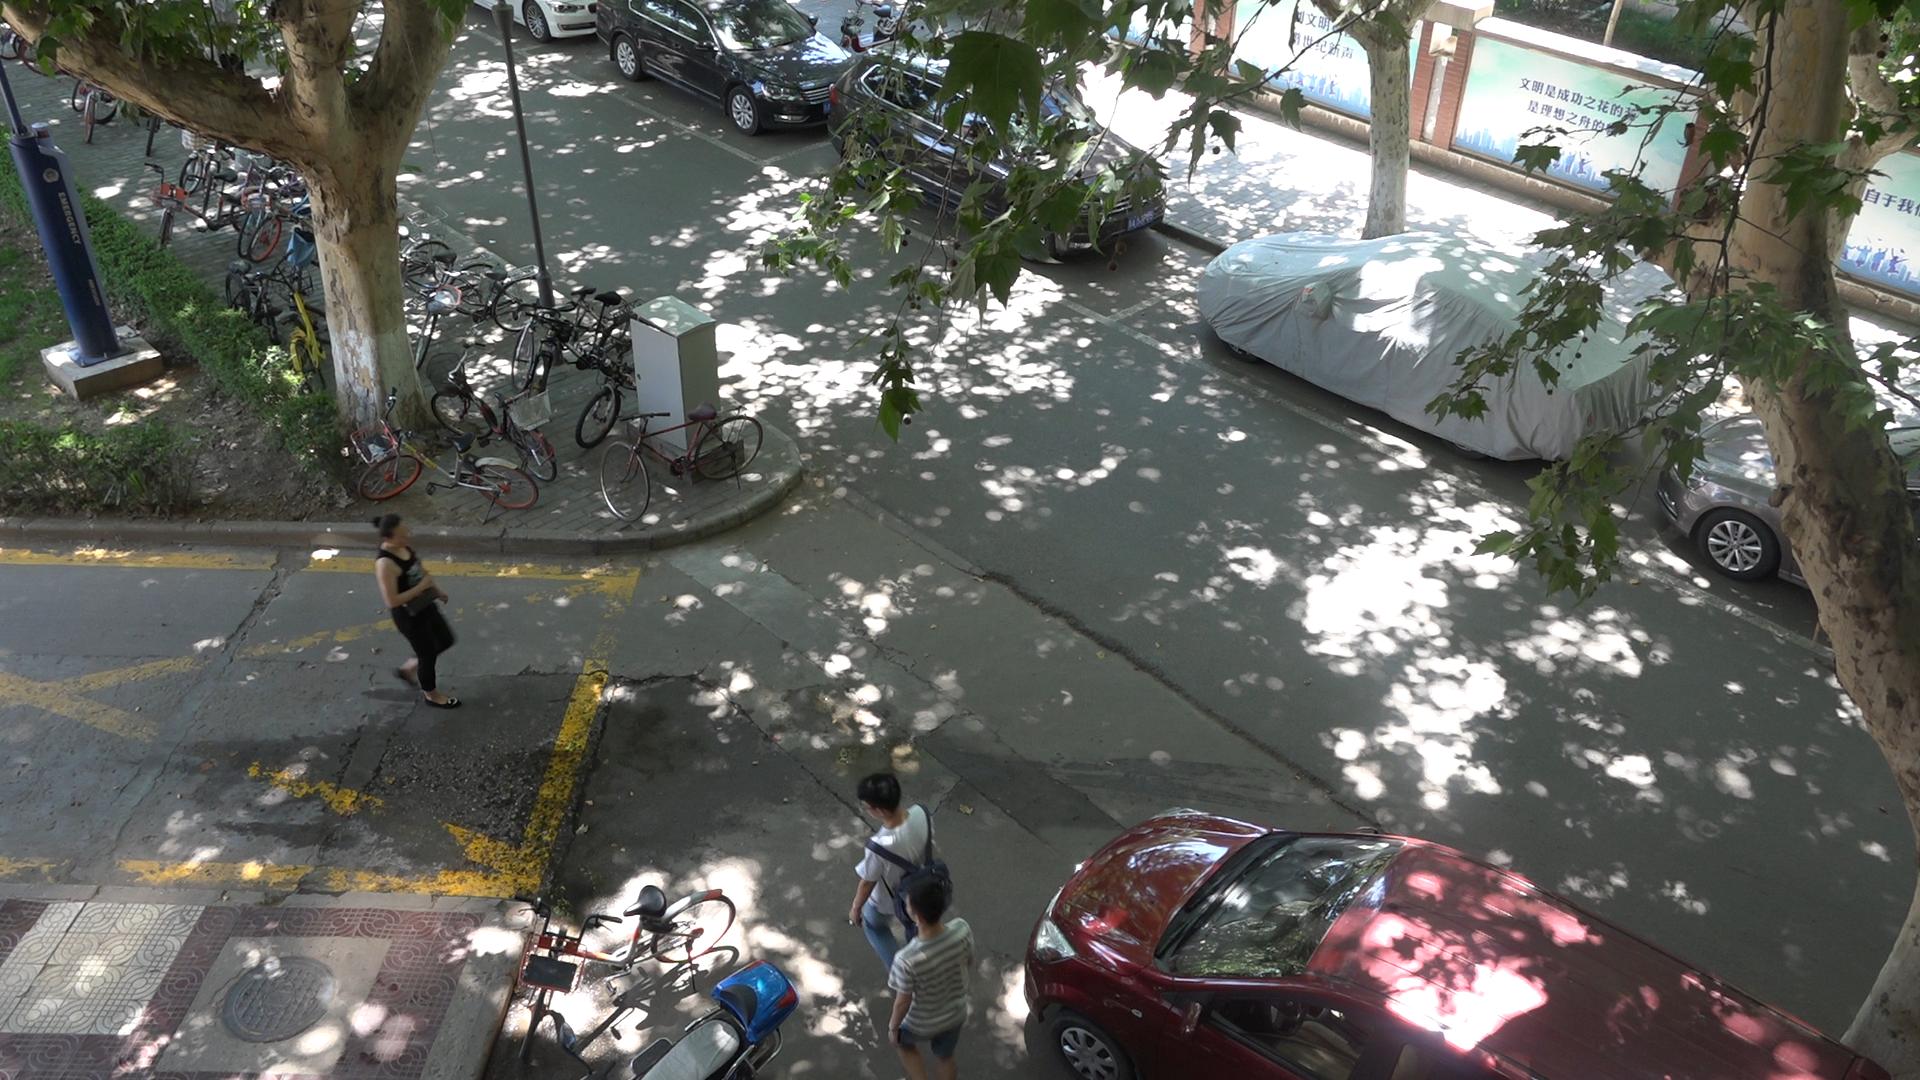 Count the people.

4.